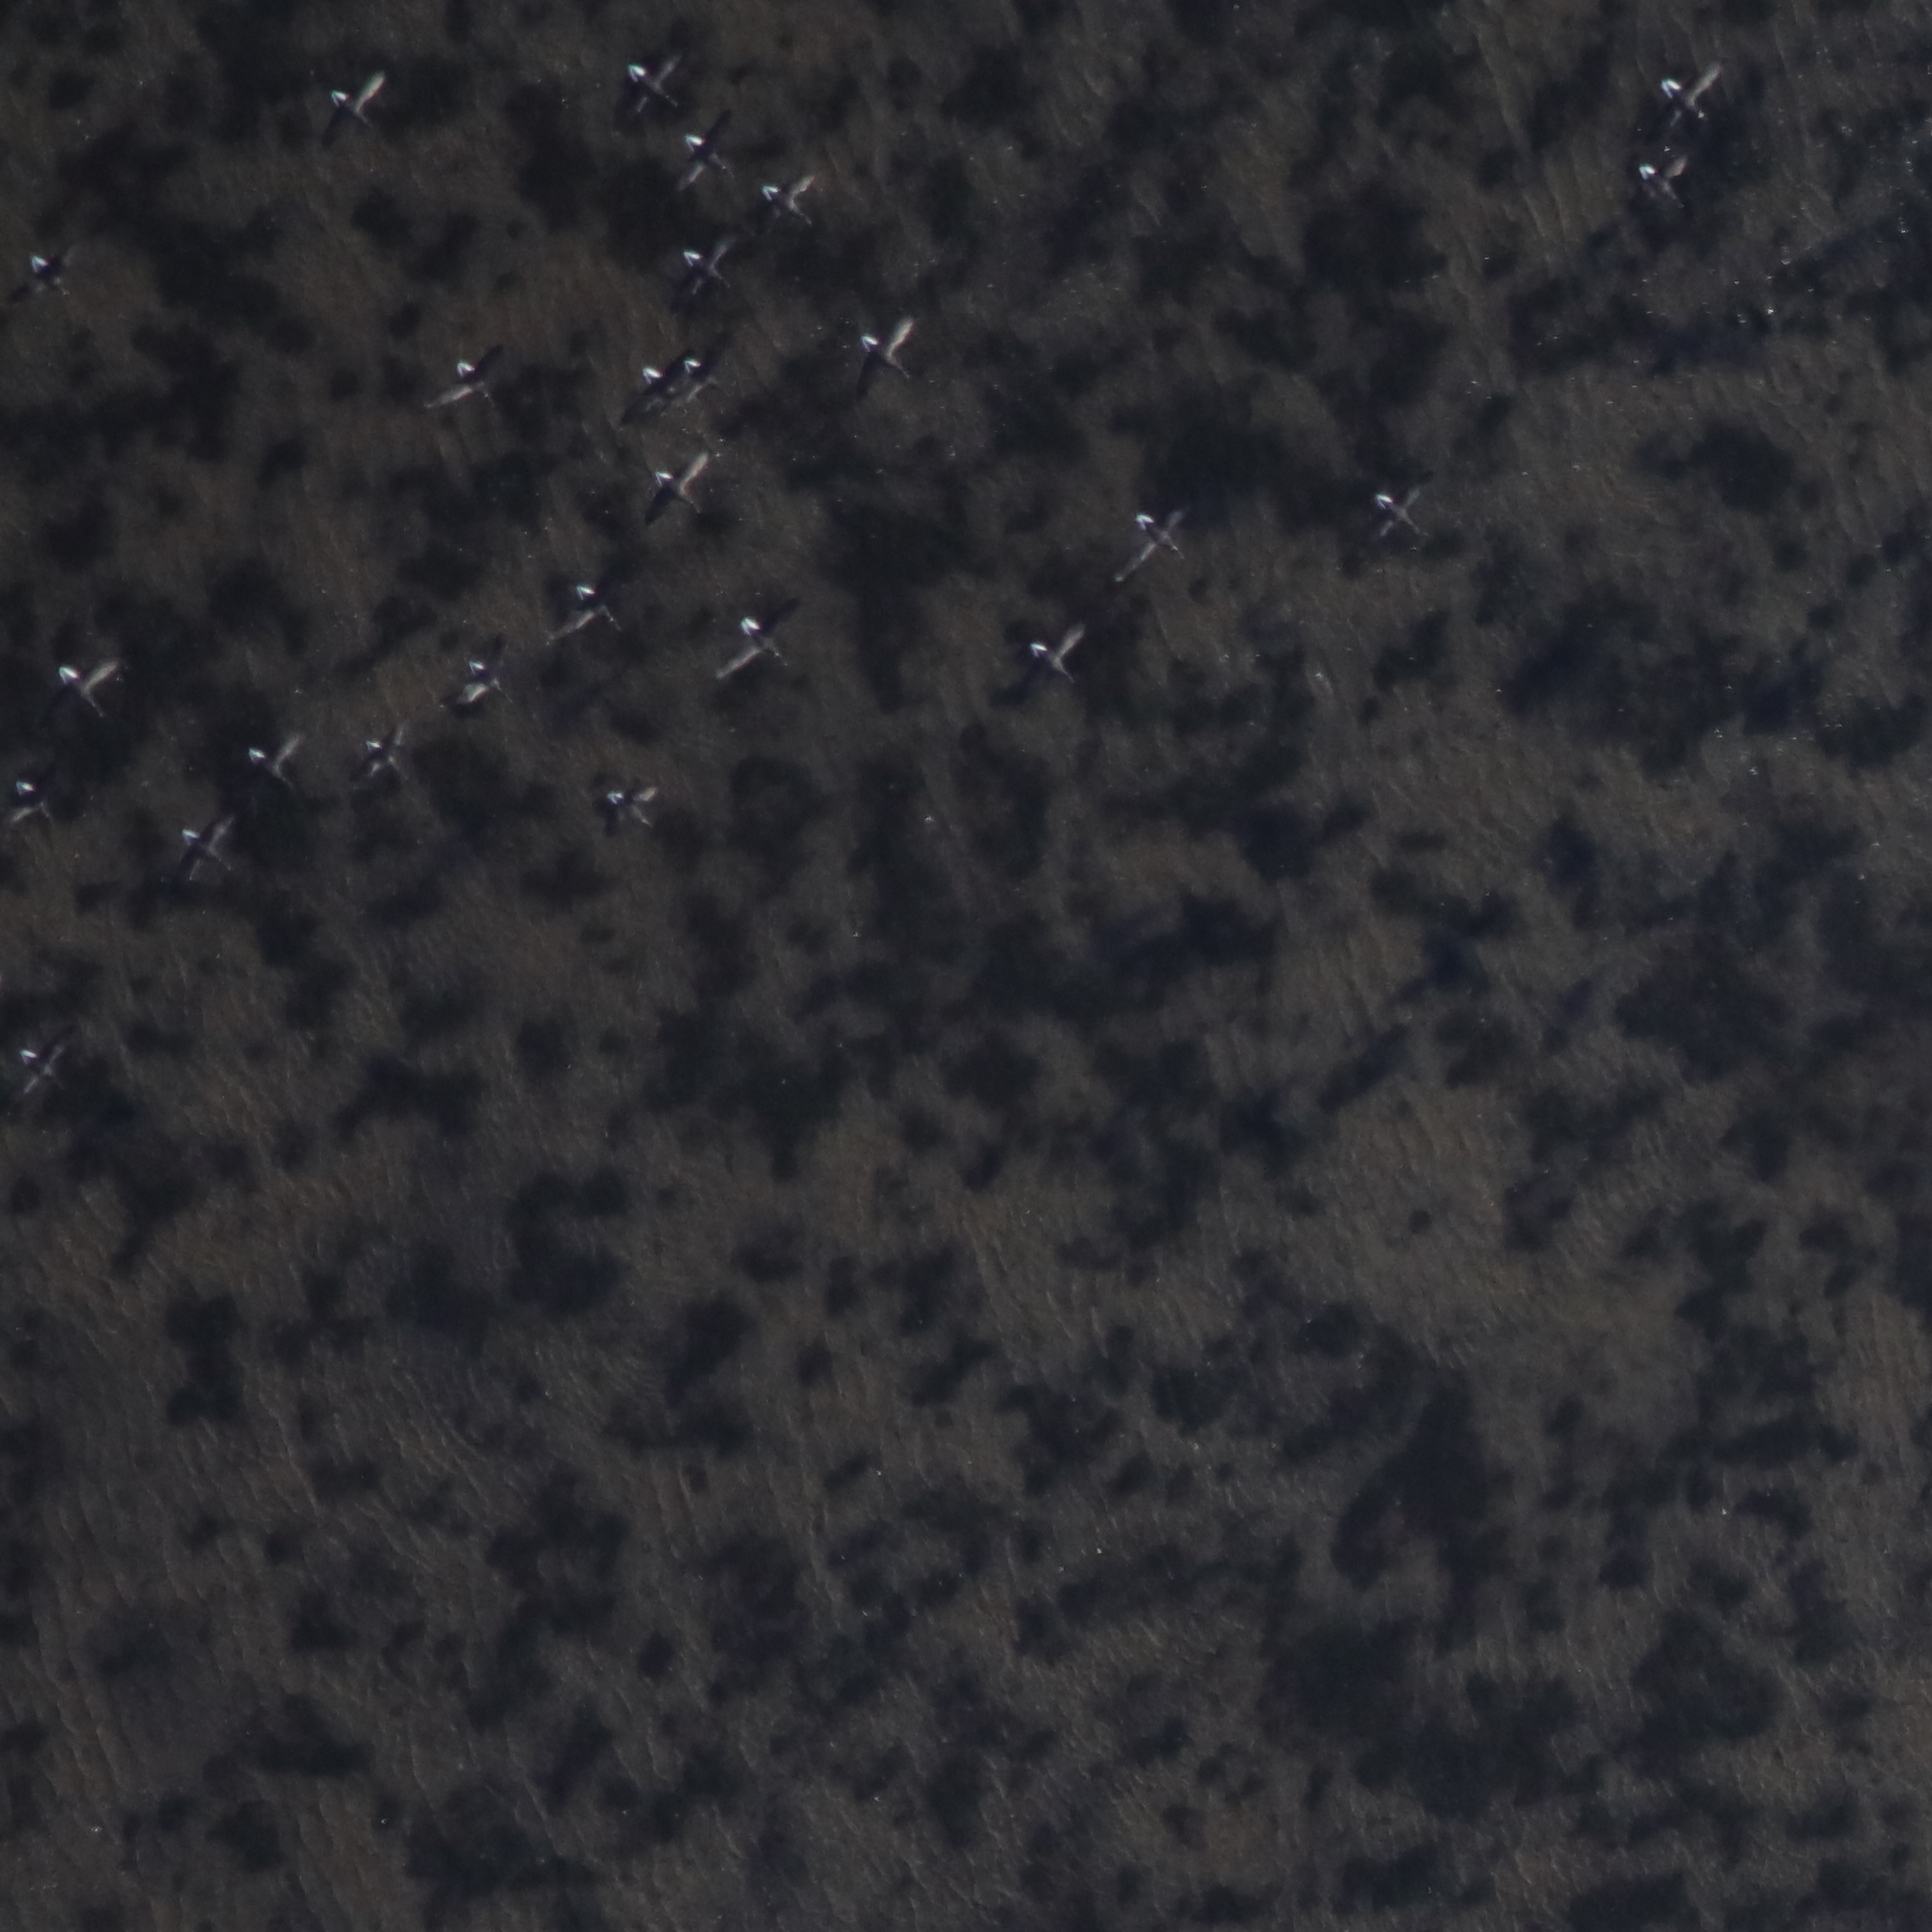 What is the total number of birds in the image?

26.